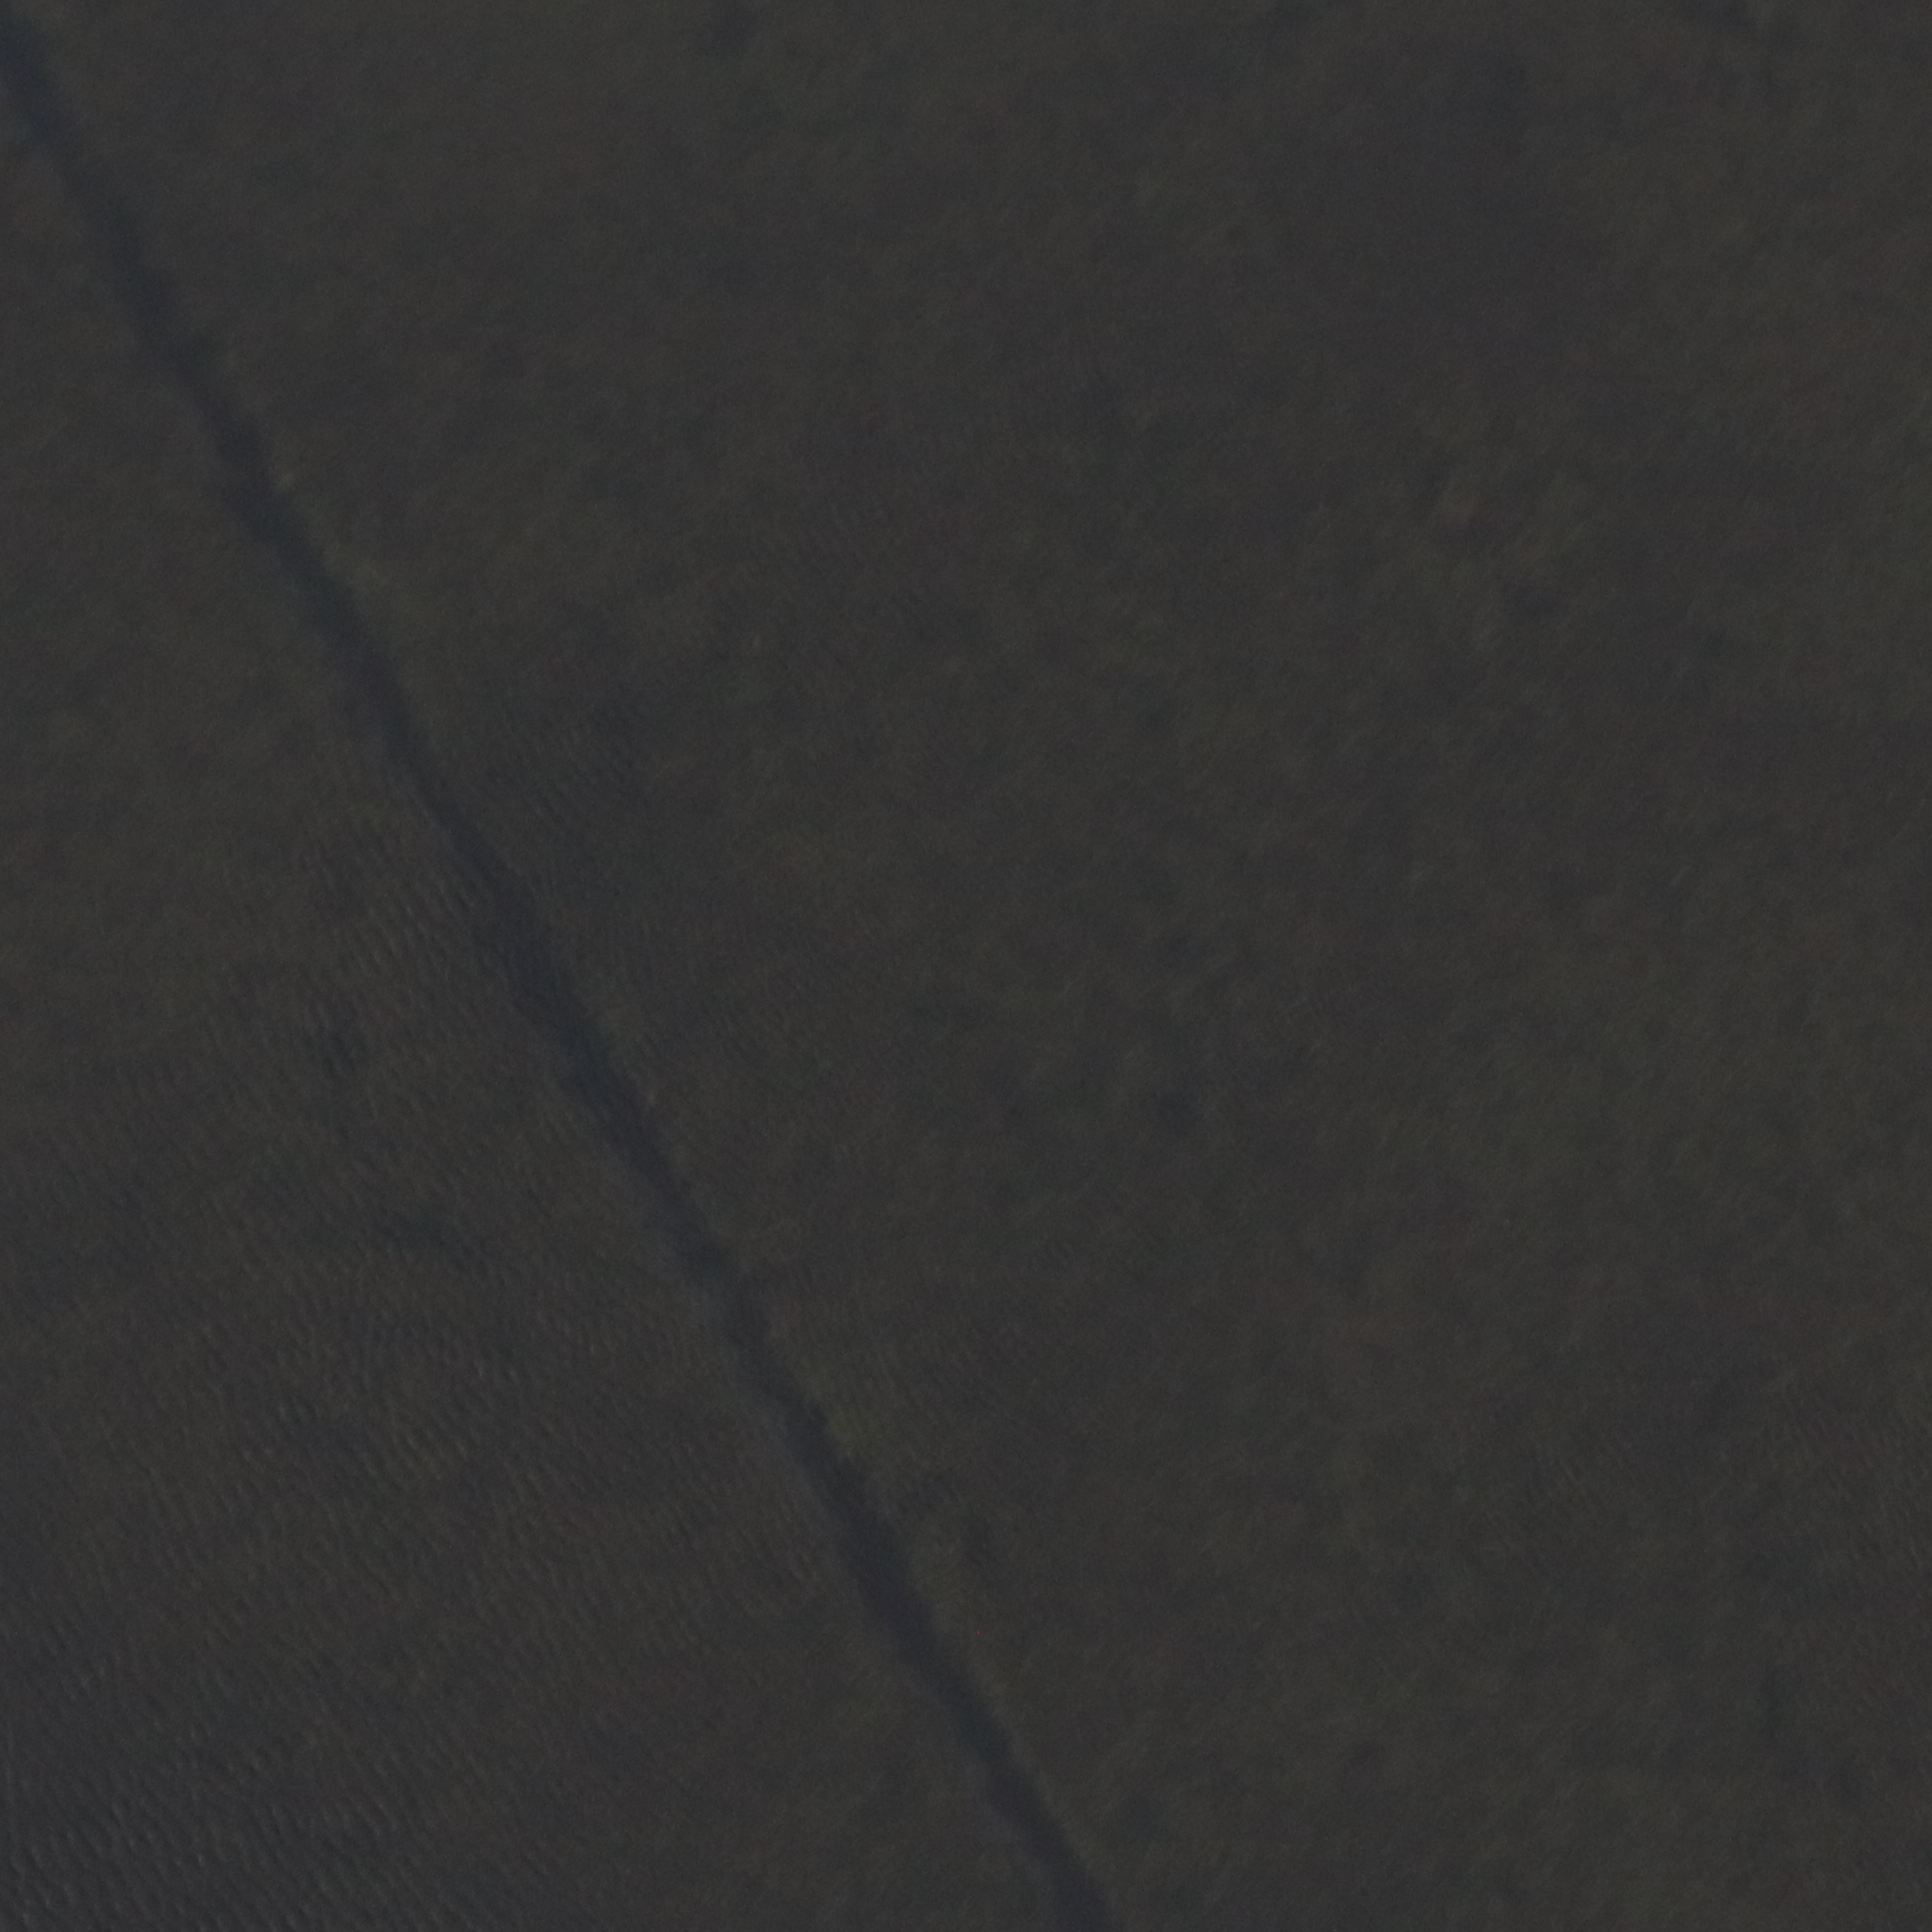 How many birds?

0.